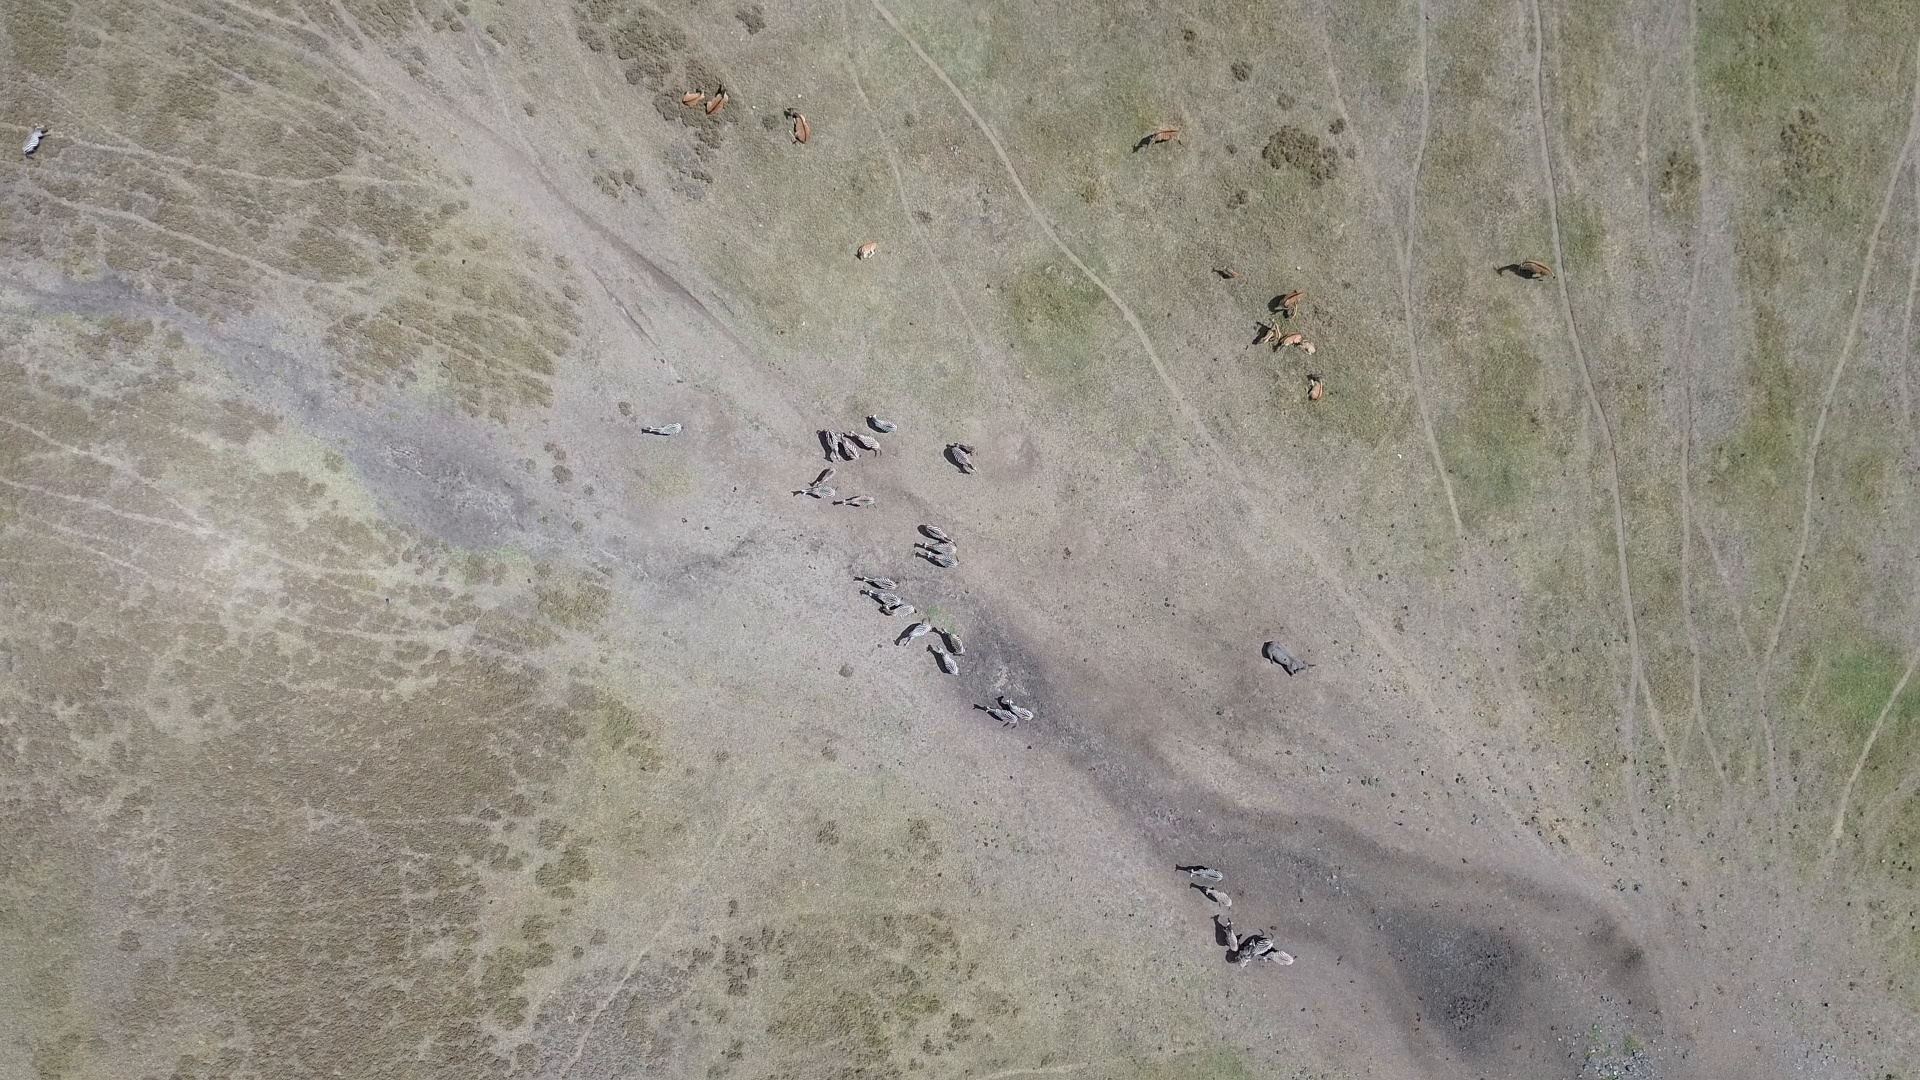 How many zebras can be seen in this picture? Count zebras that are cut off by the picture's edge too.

25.